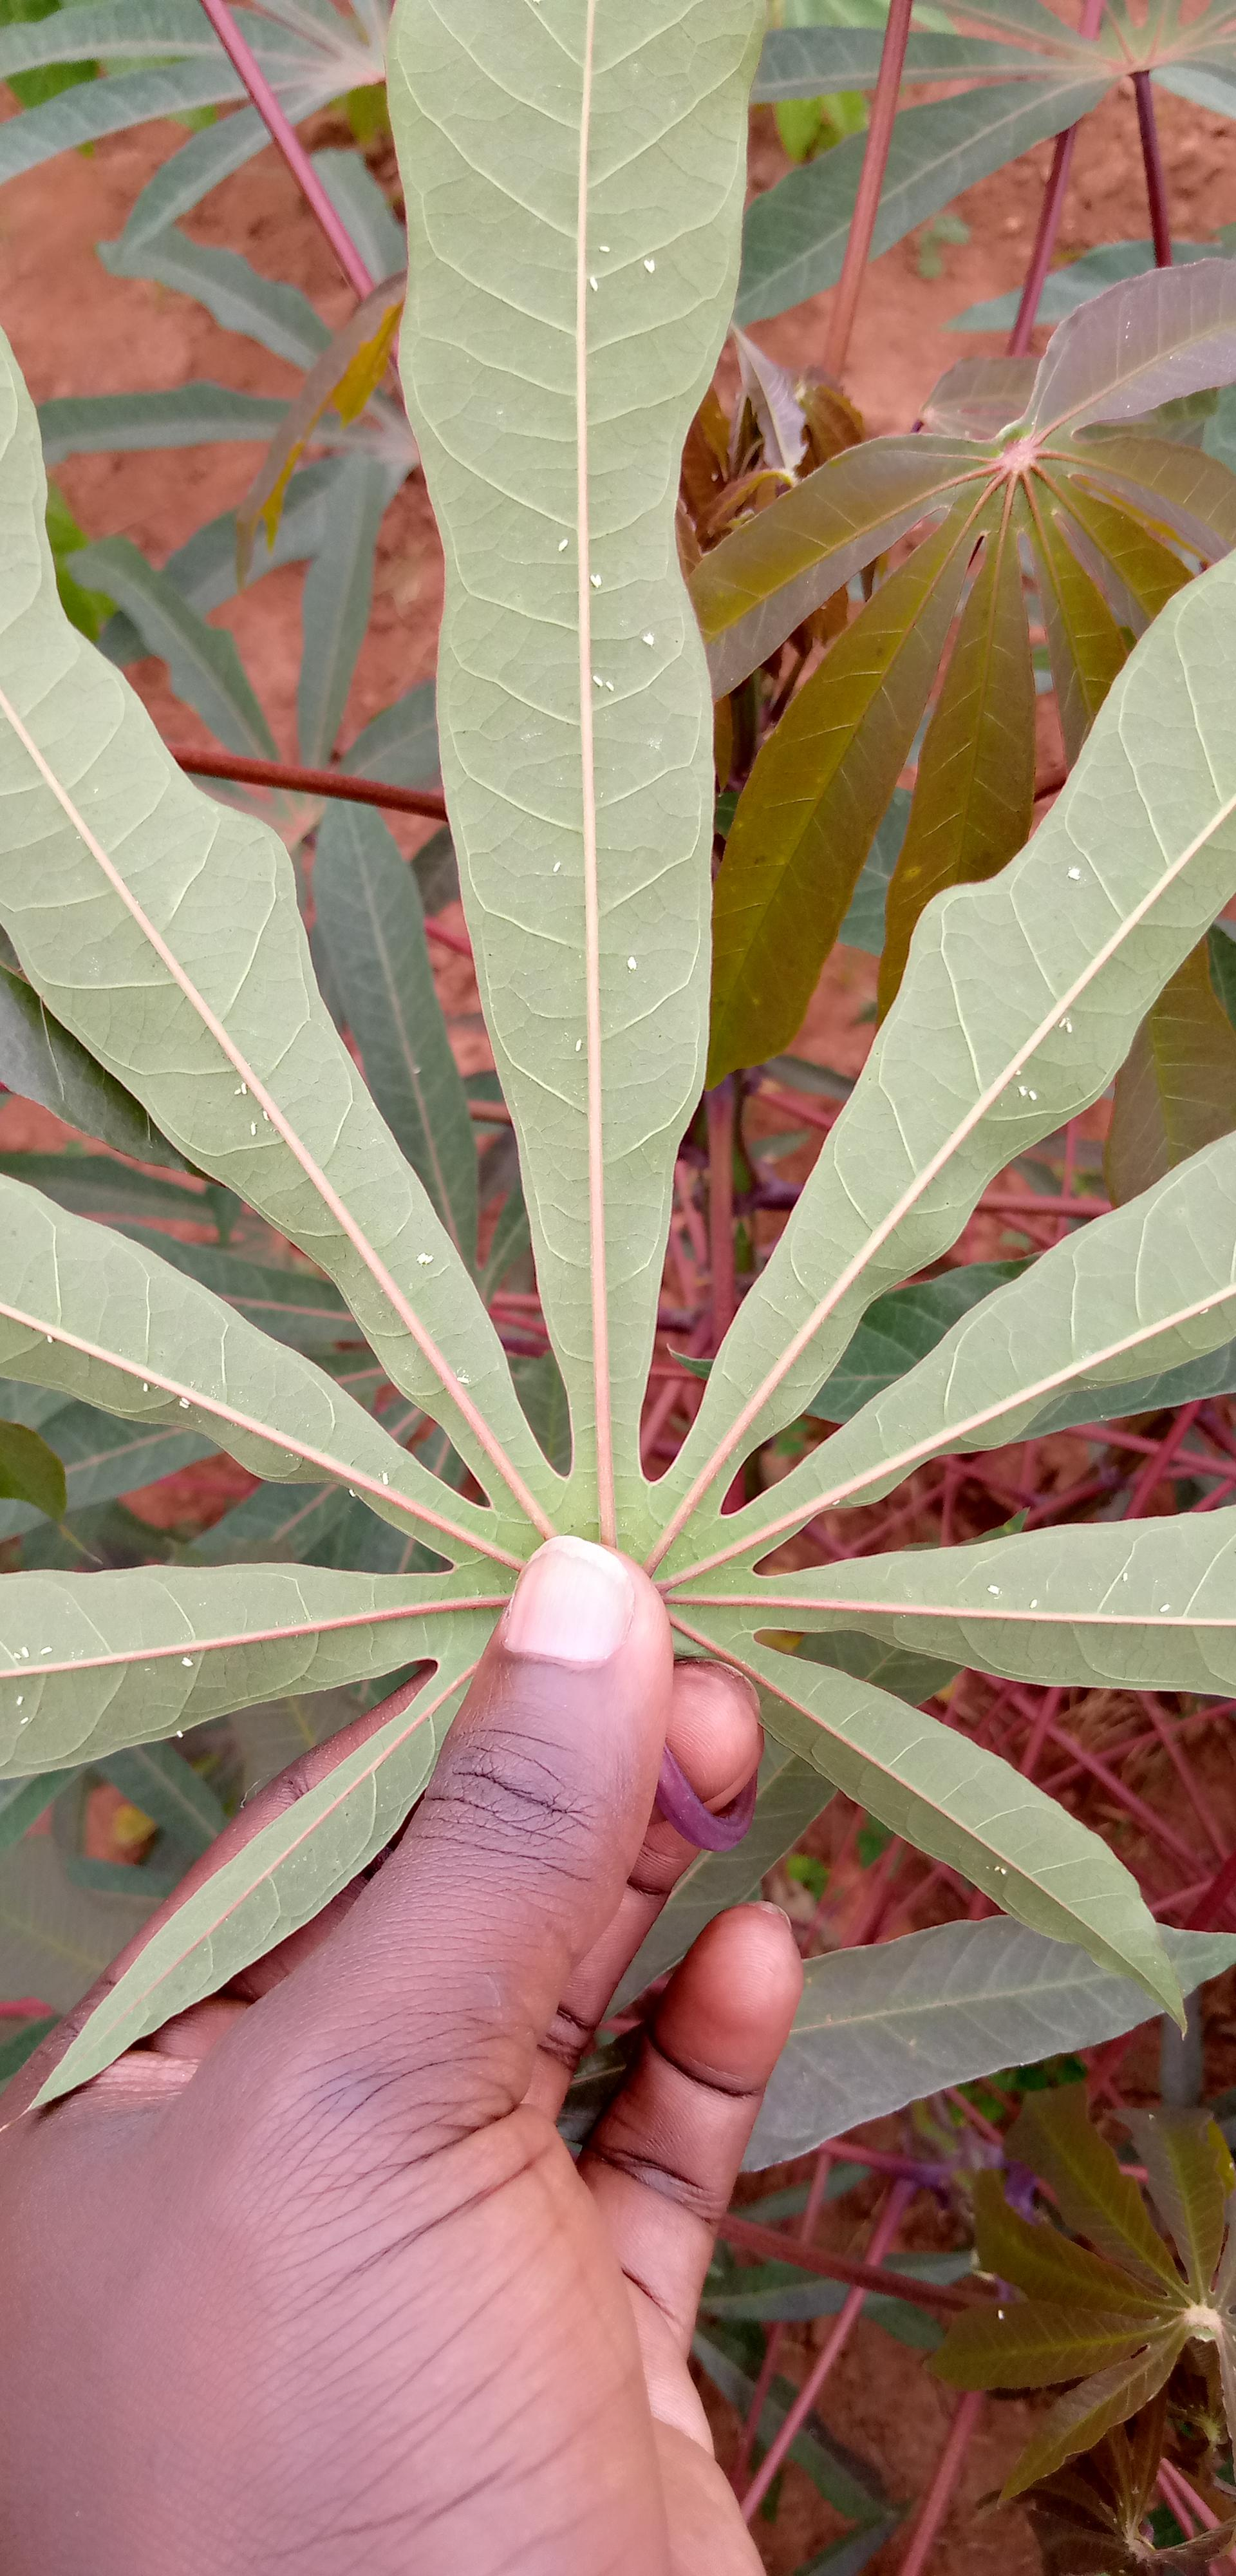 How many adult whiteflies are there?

47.